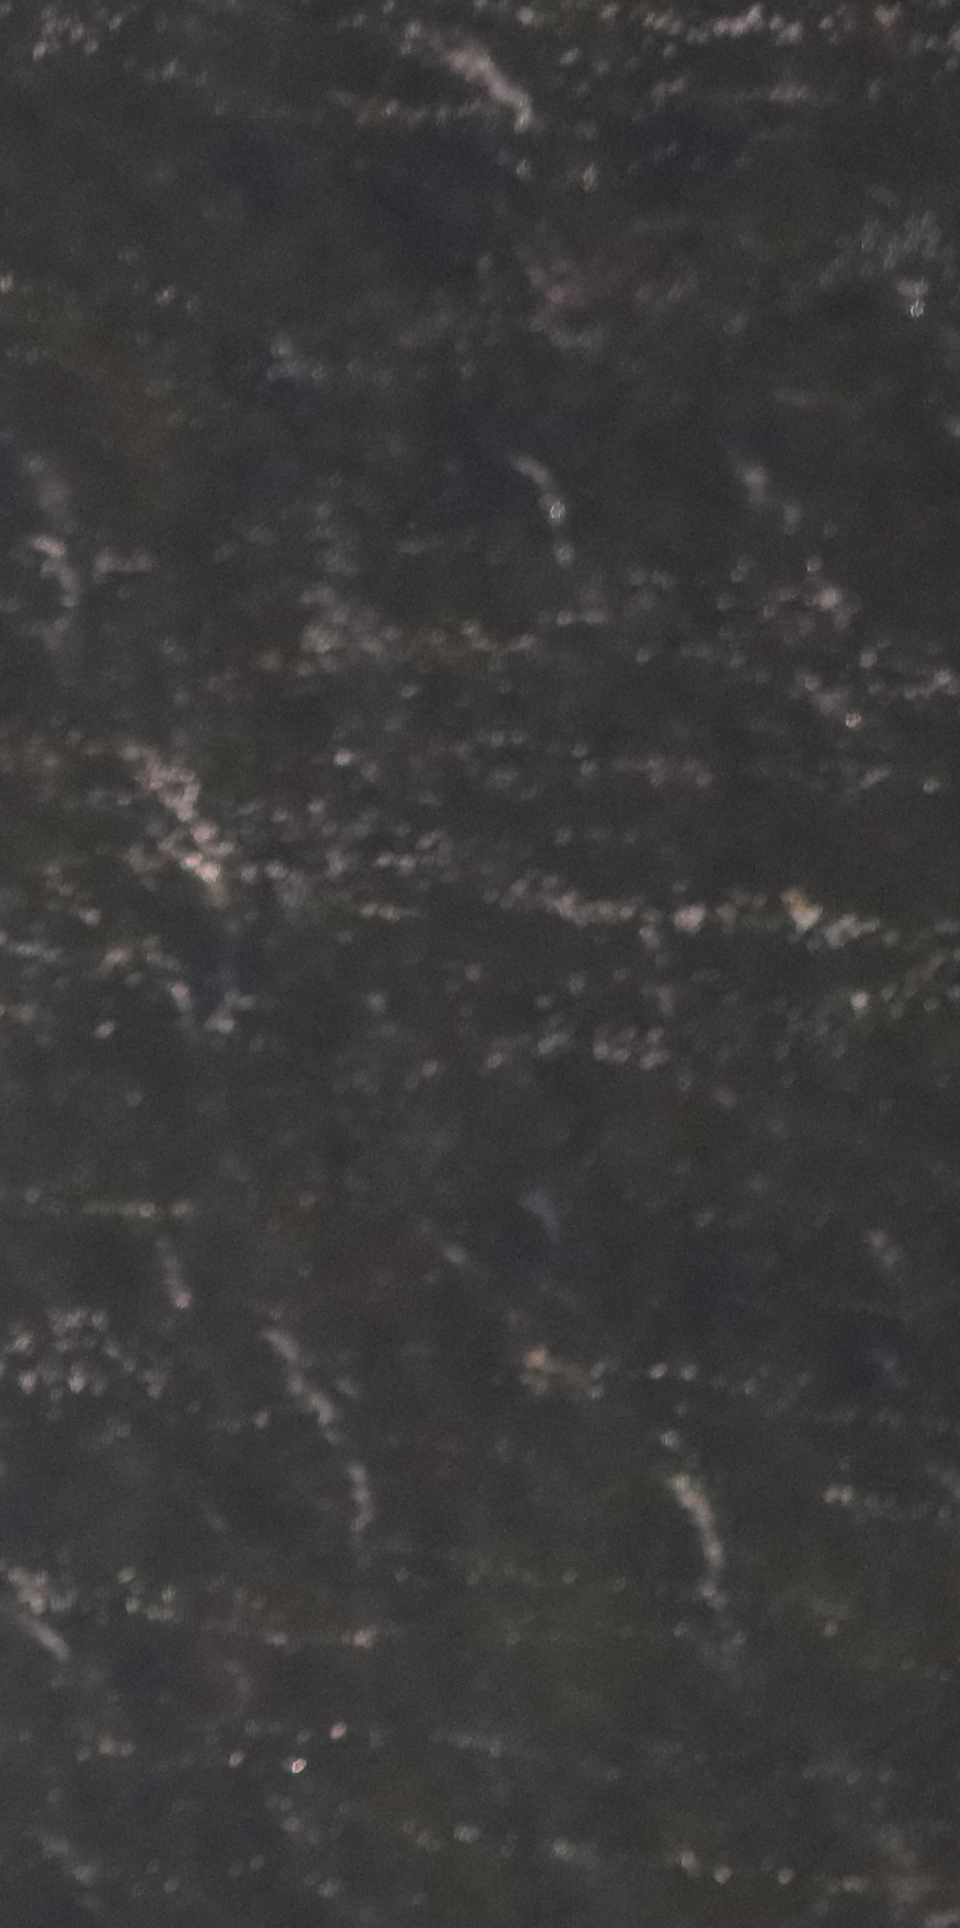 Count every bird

0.